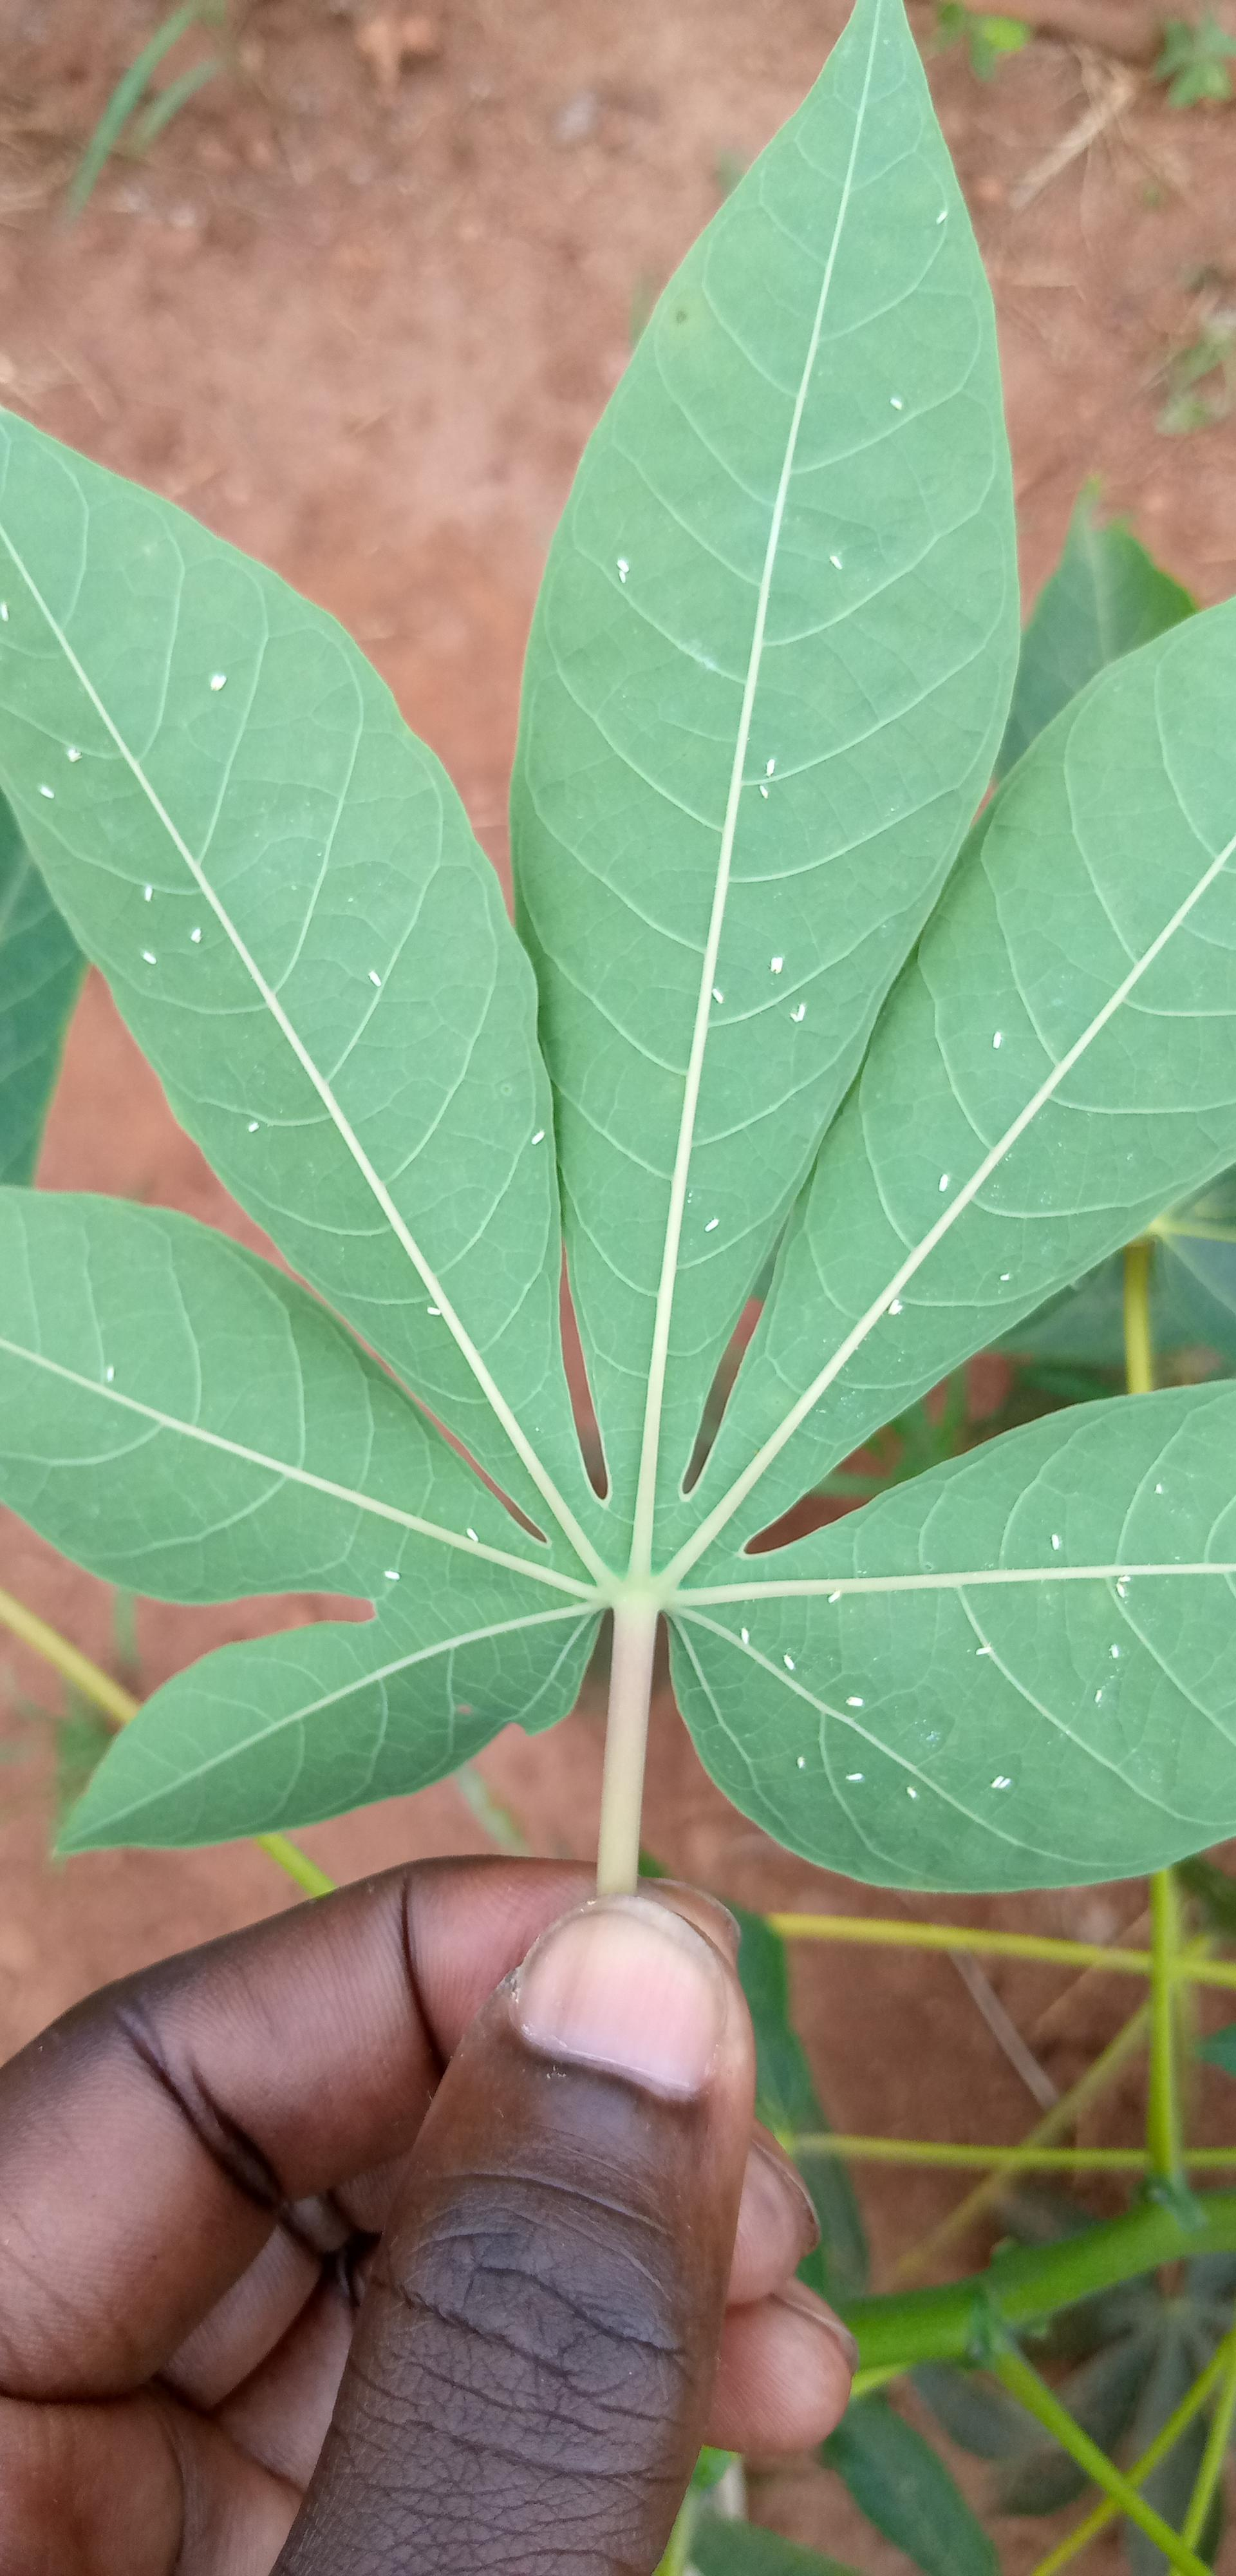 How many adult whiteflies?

50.